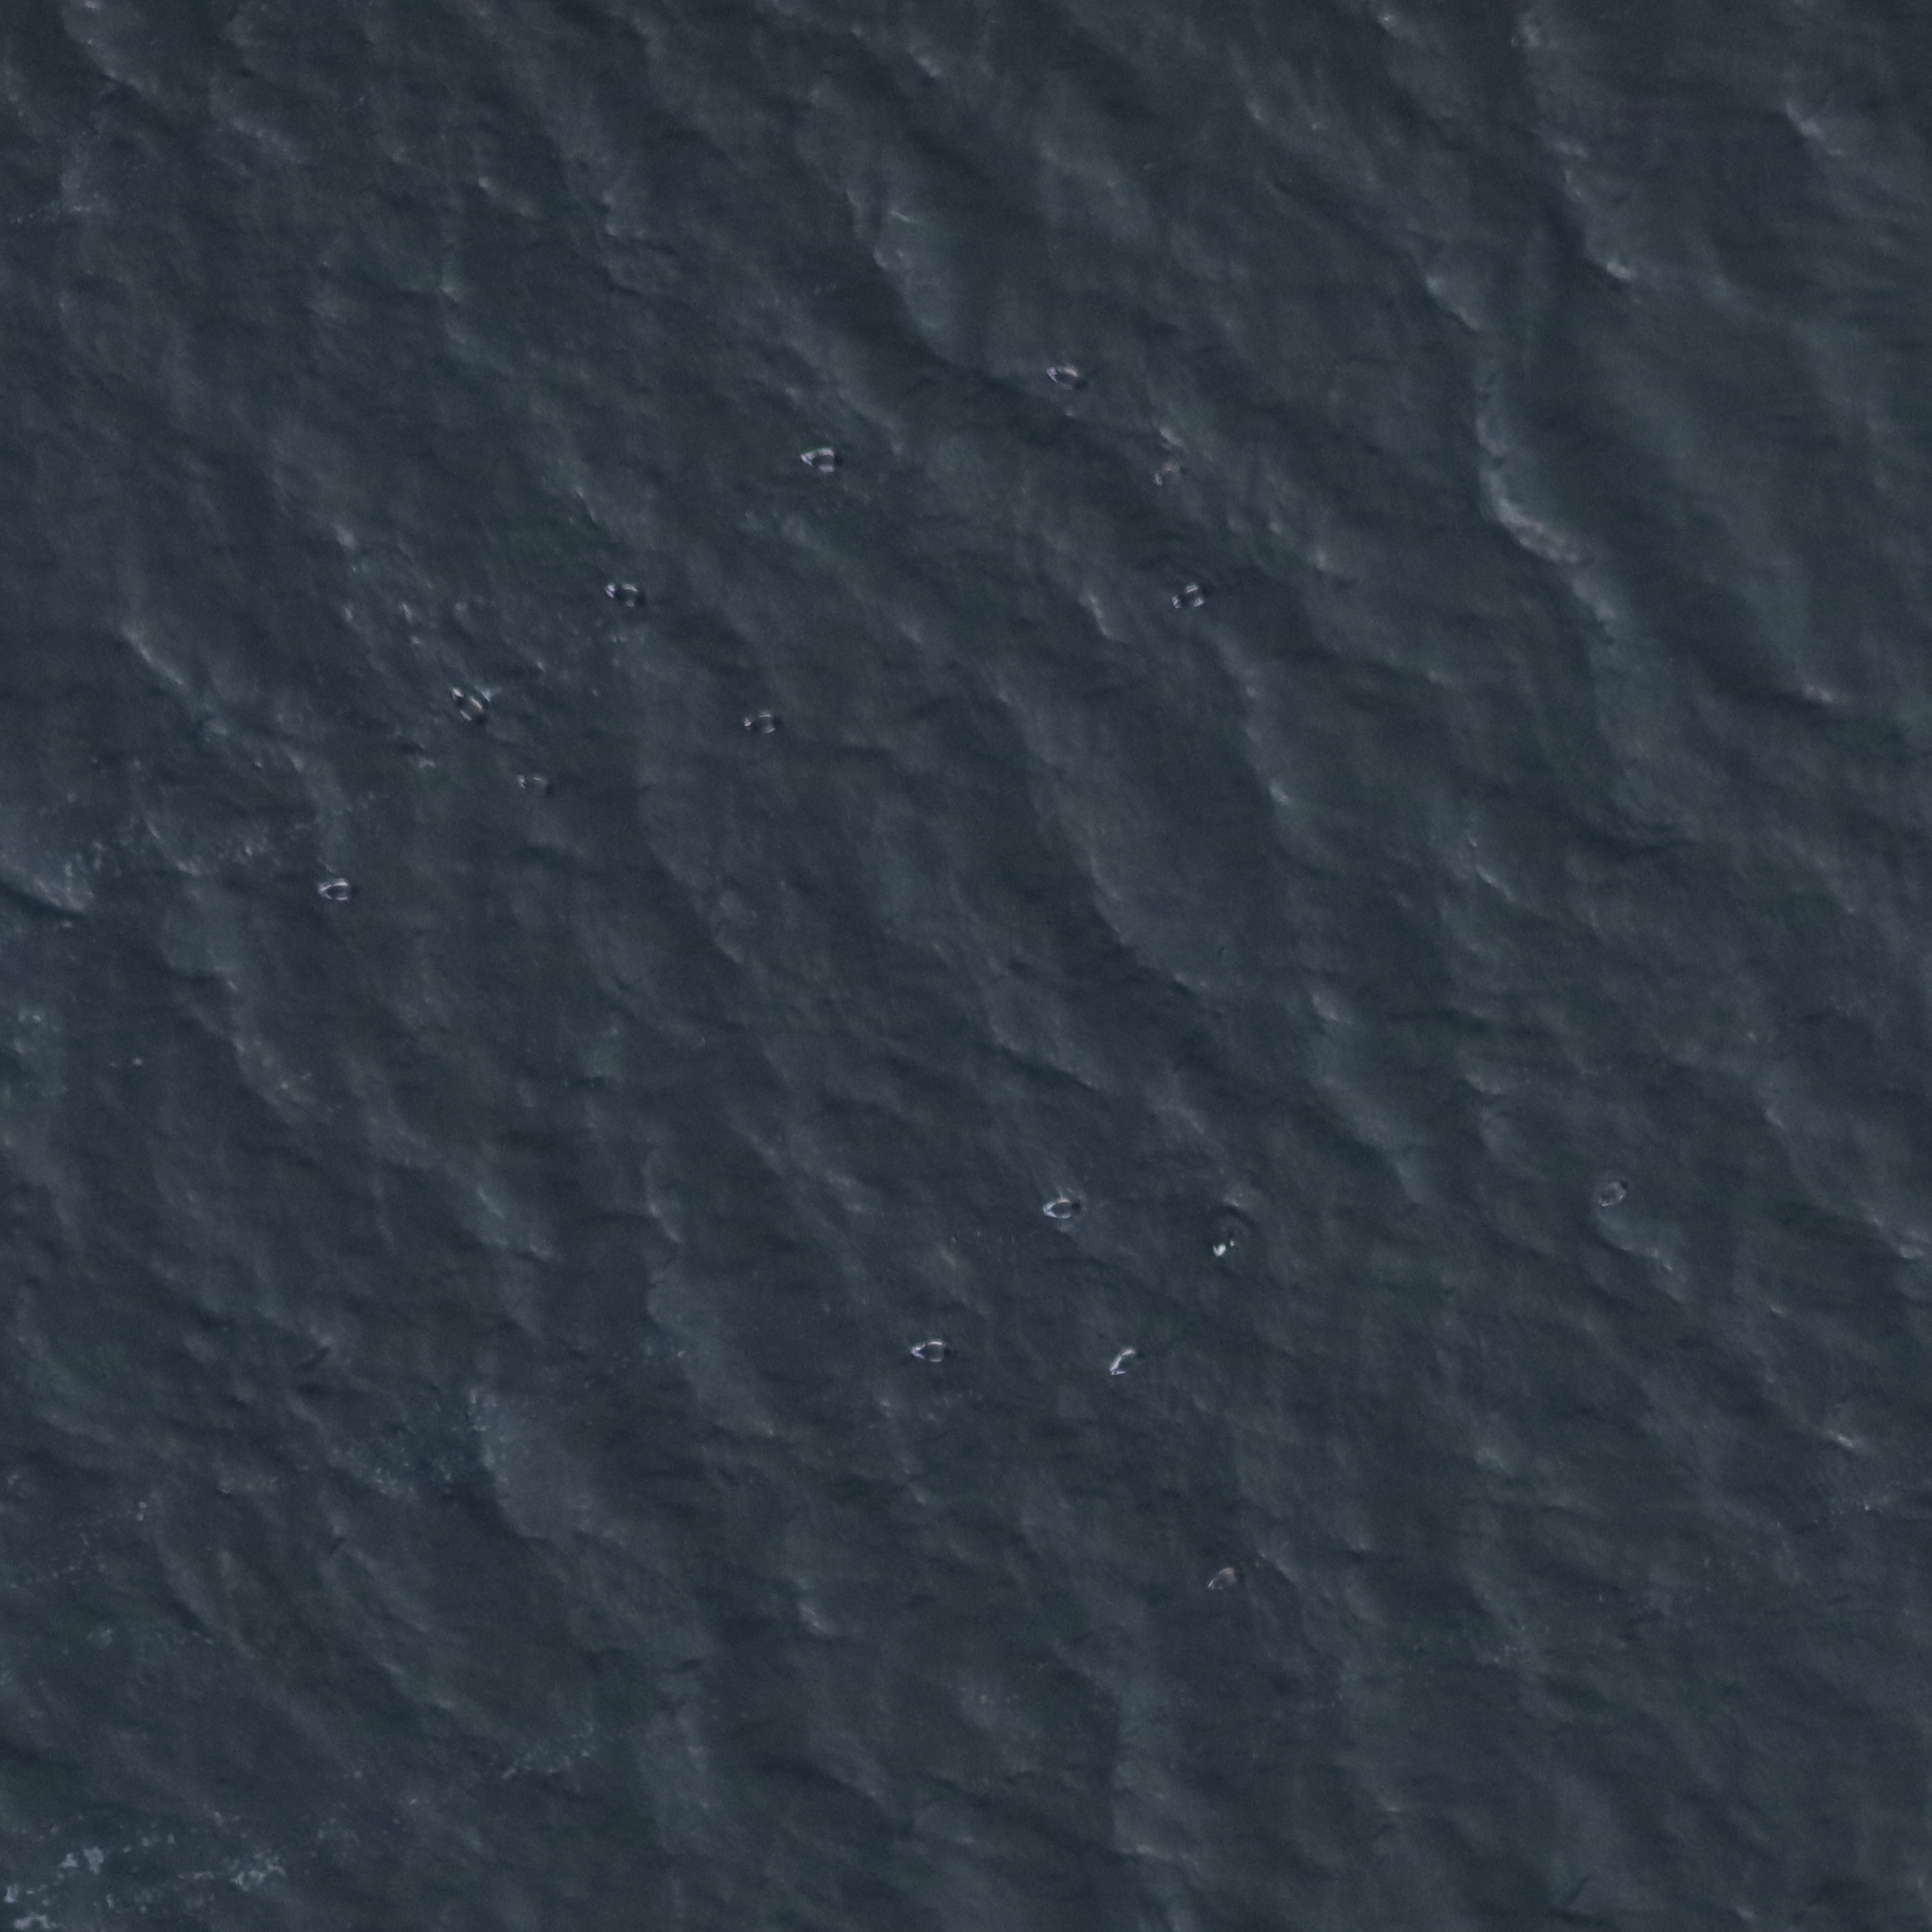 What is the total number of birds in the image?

15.